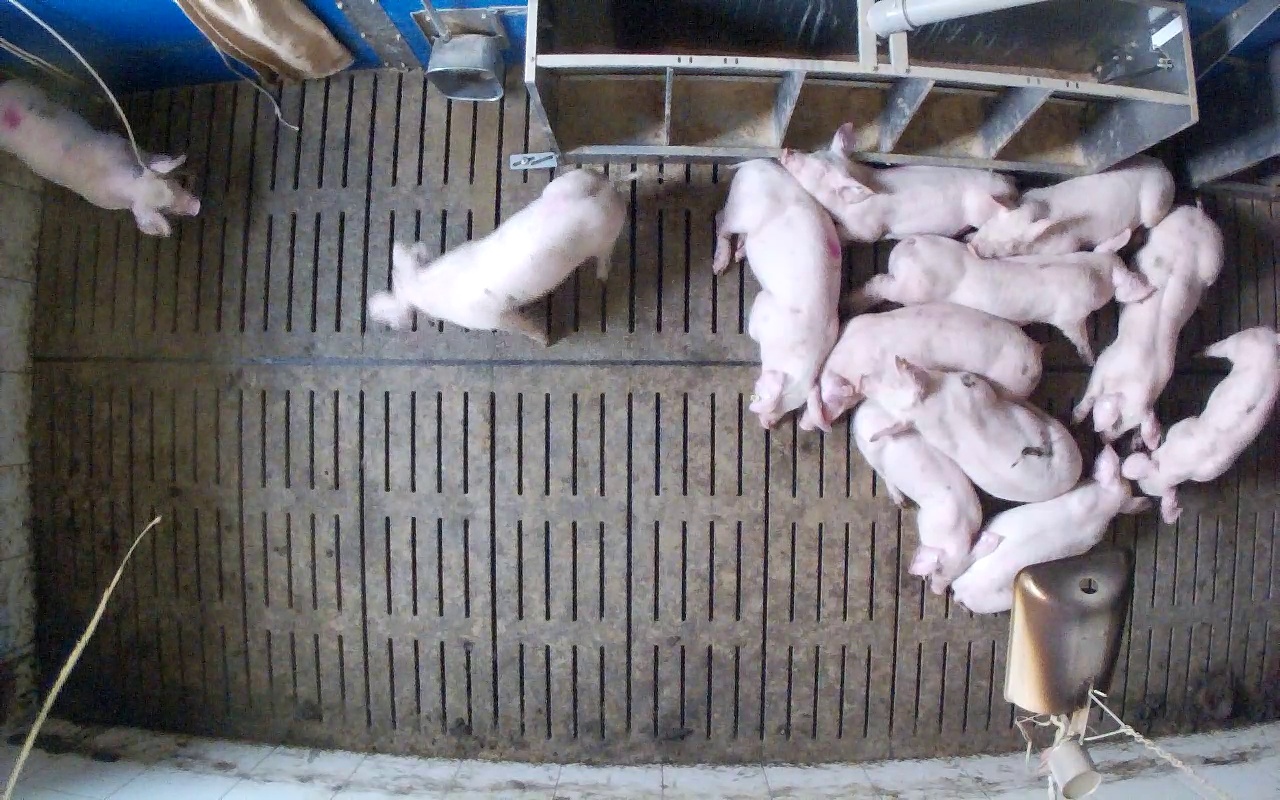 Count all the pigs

12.